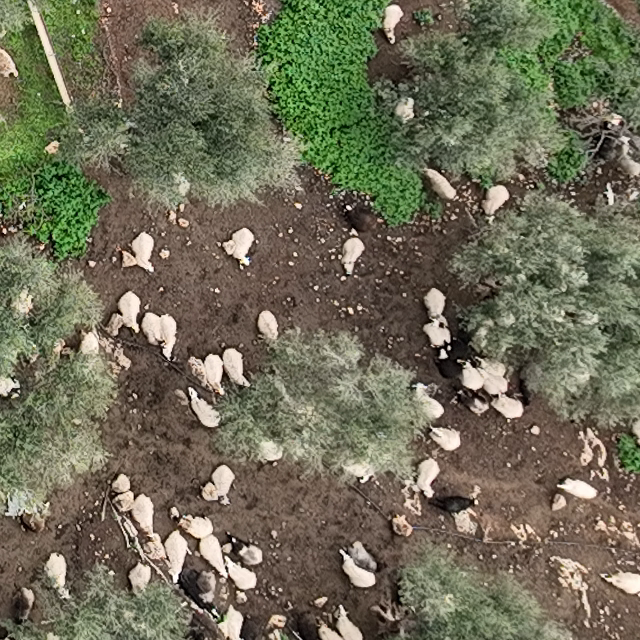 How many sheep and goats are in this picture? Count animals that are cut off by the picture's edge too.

55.